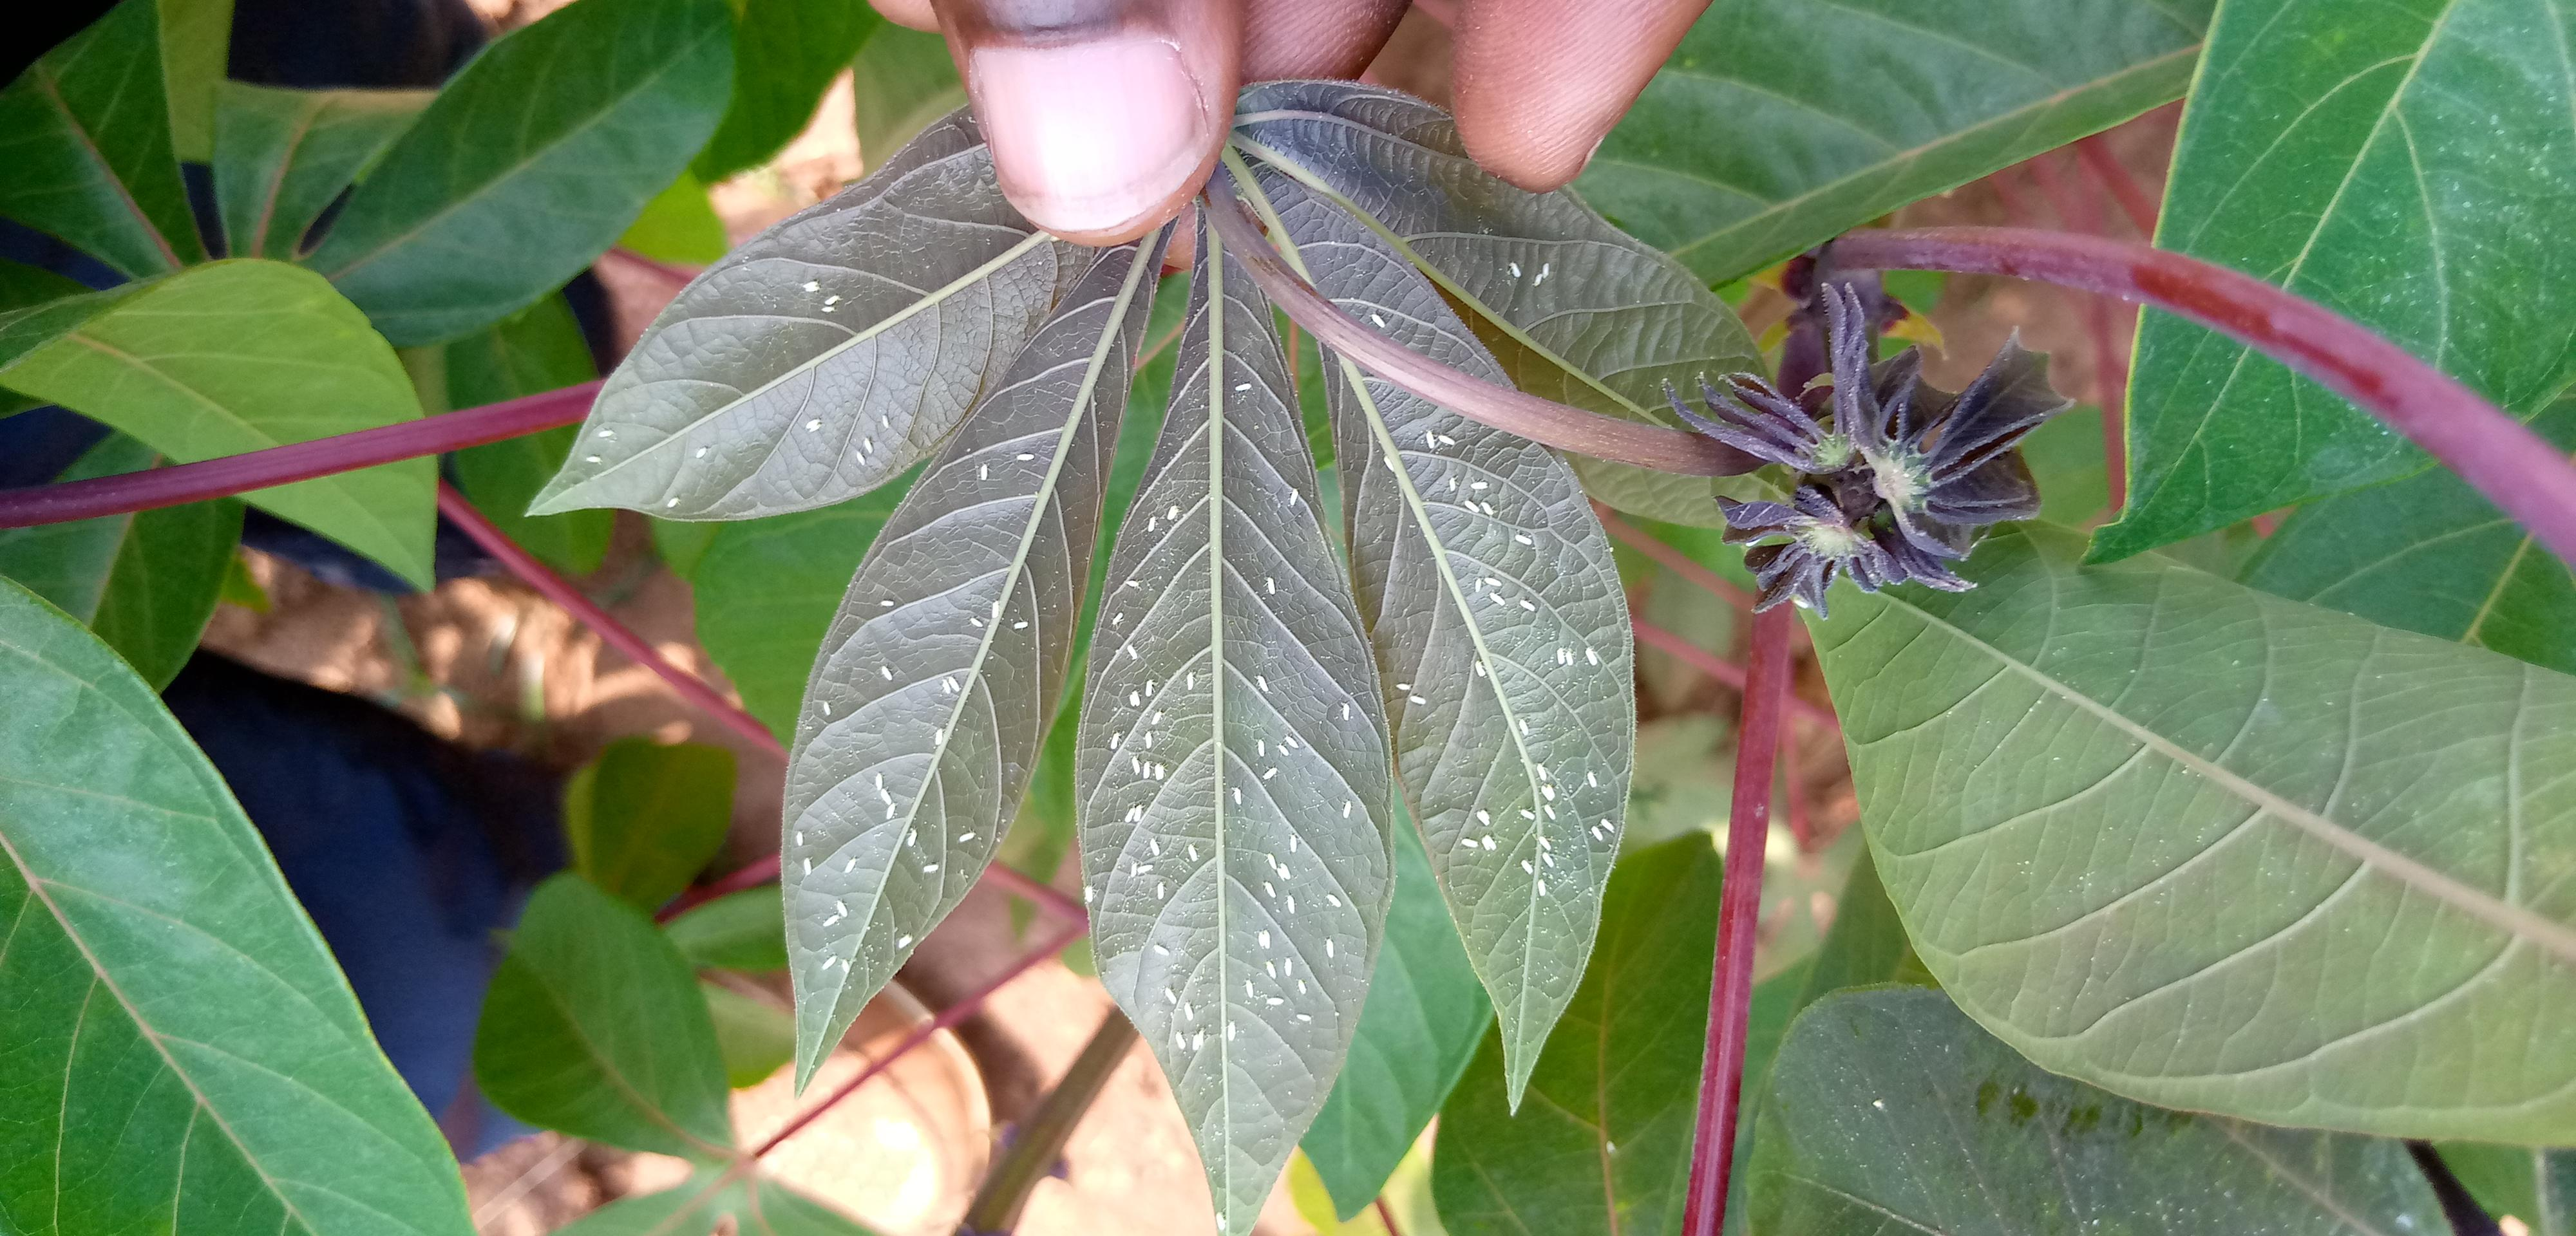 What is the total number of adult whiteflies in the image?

138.